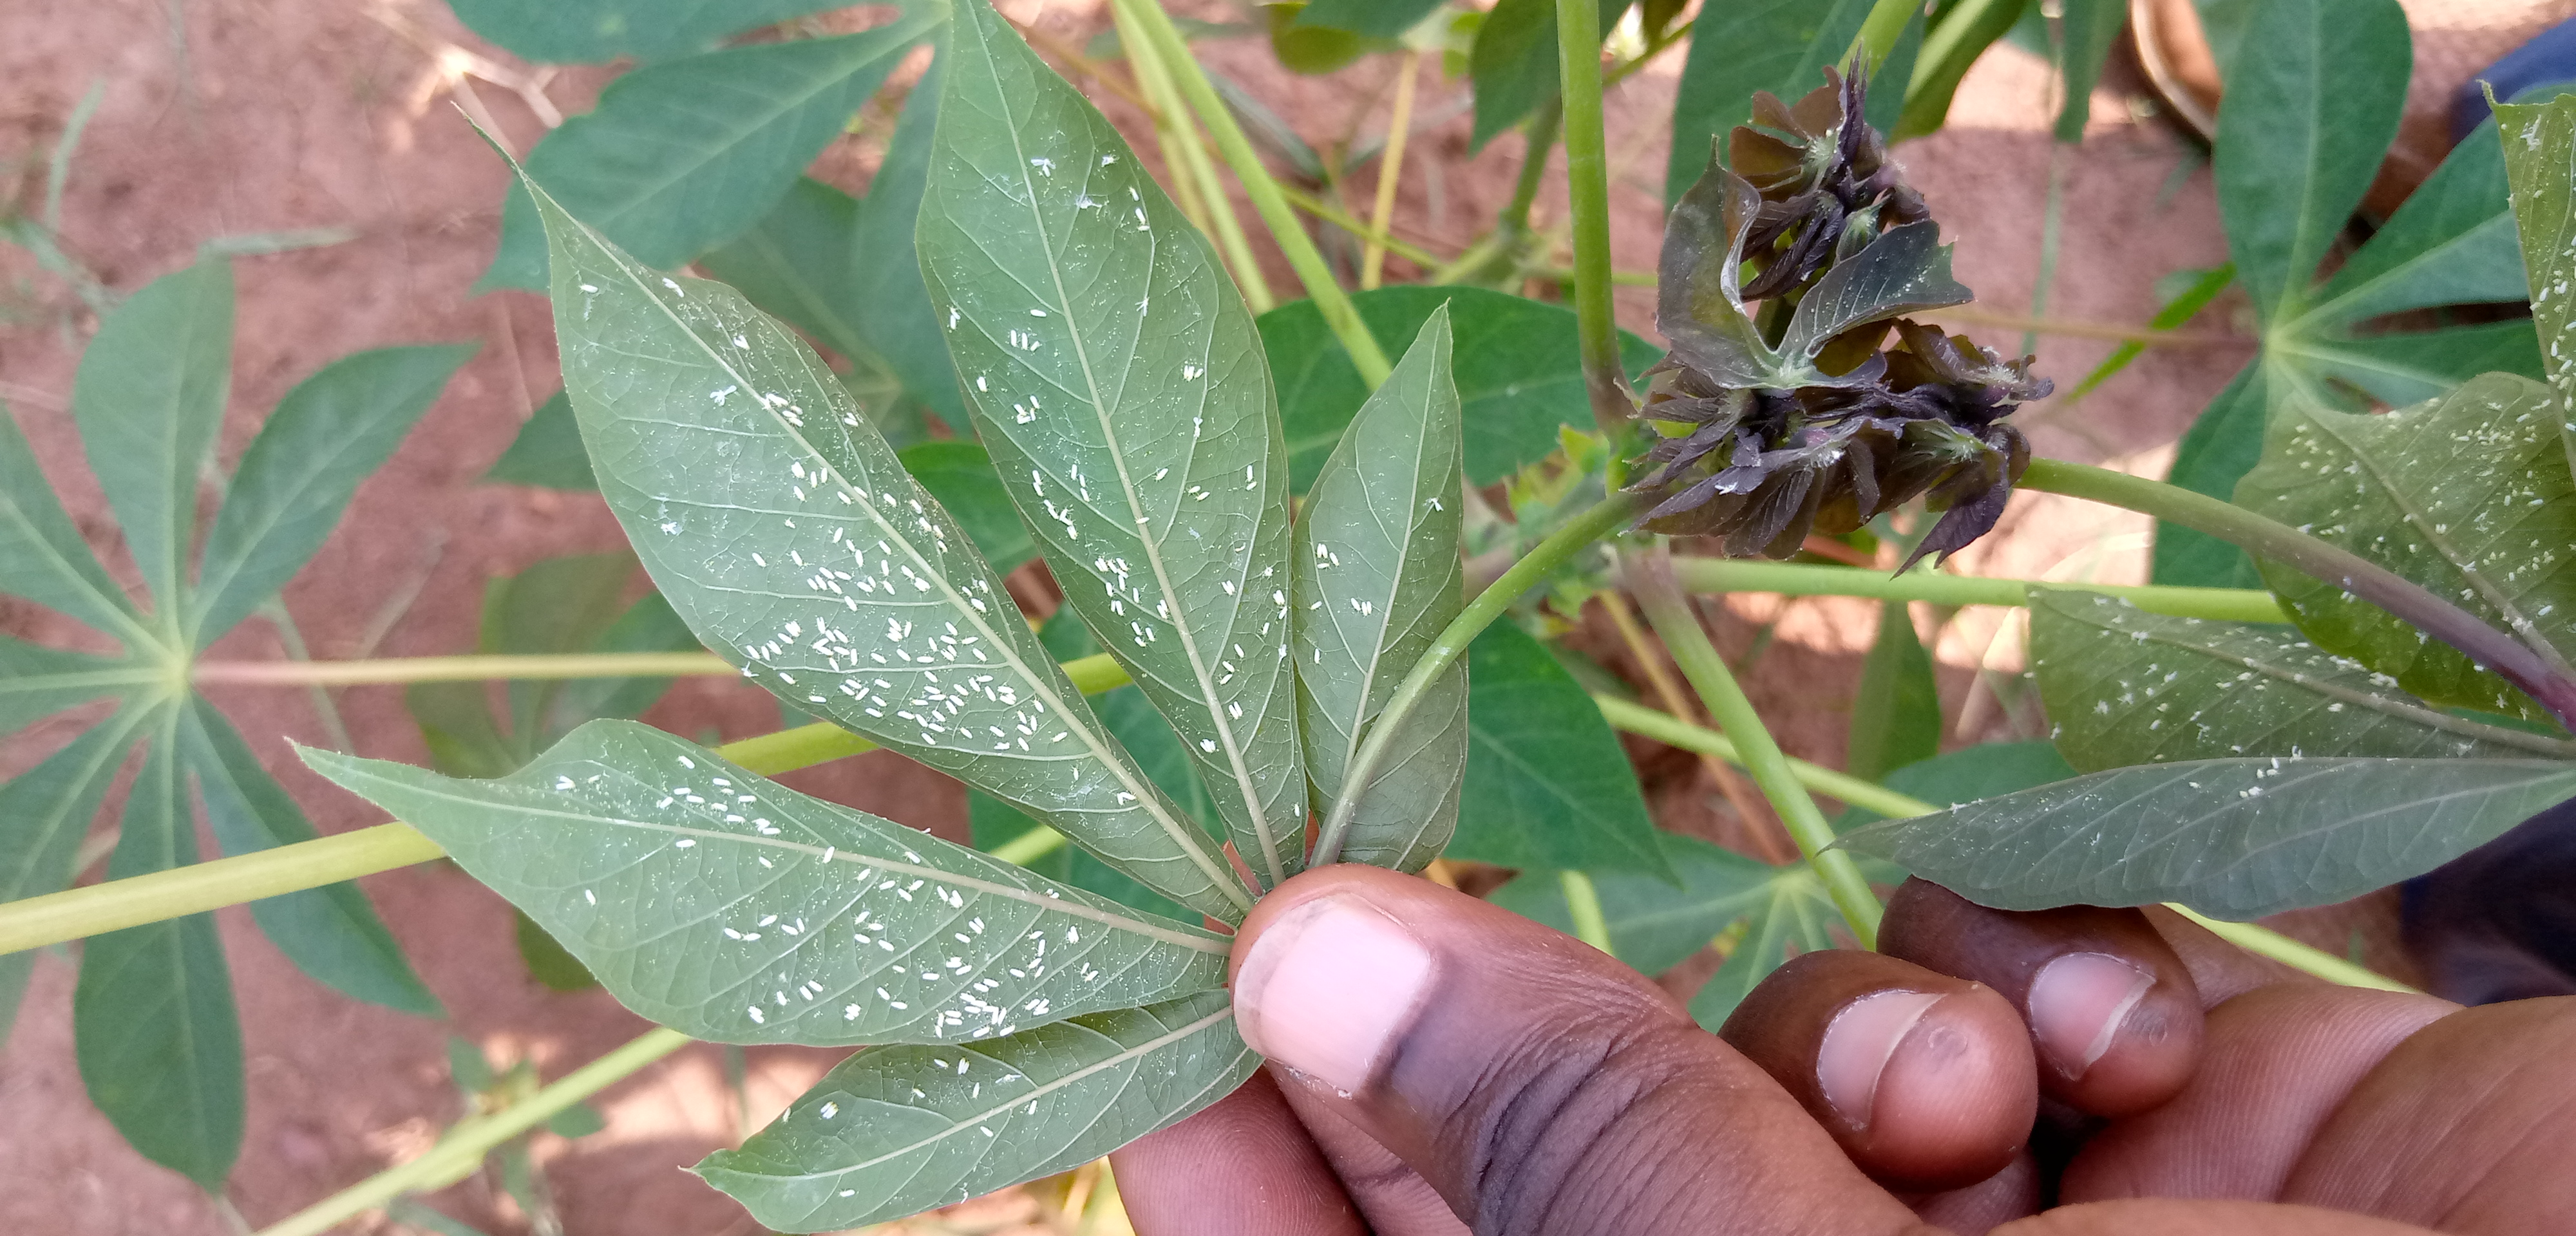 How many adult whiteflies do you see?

374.